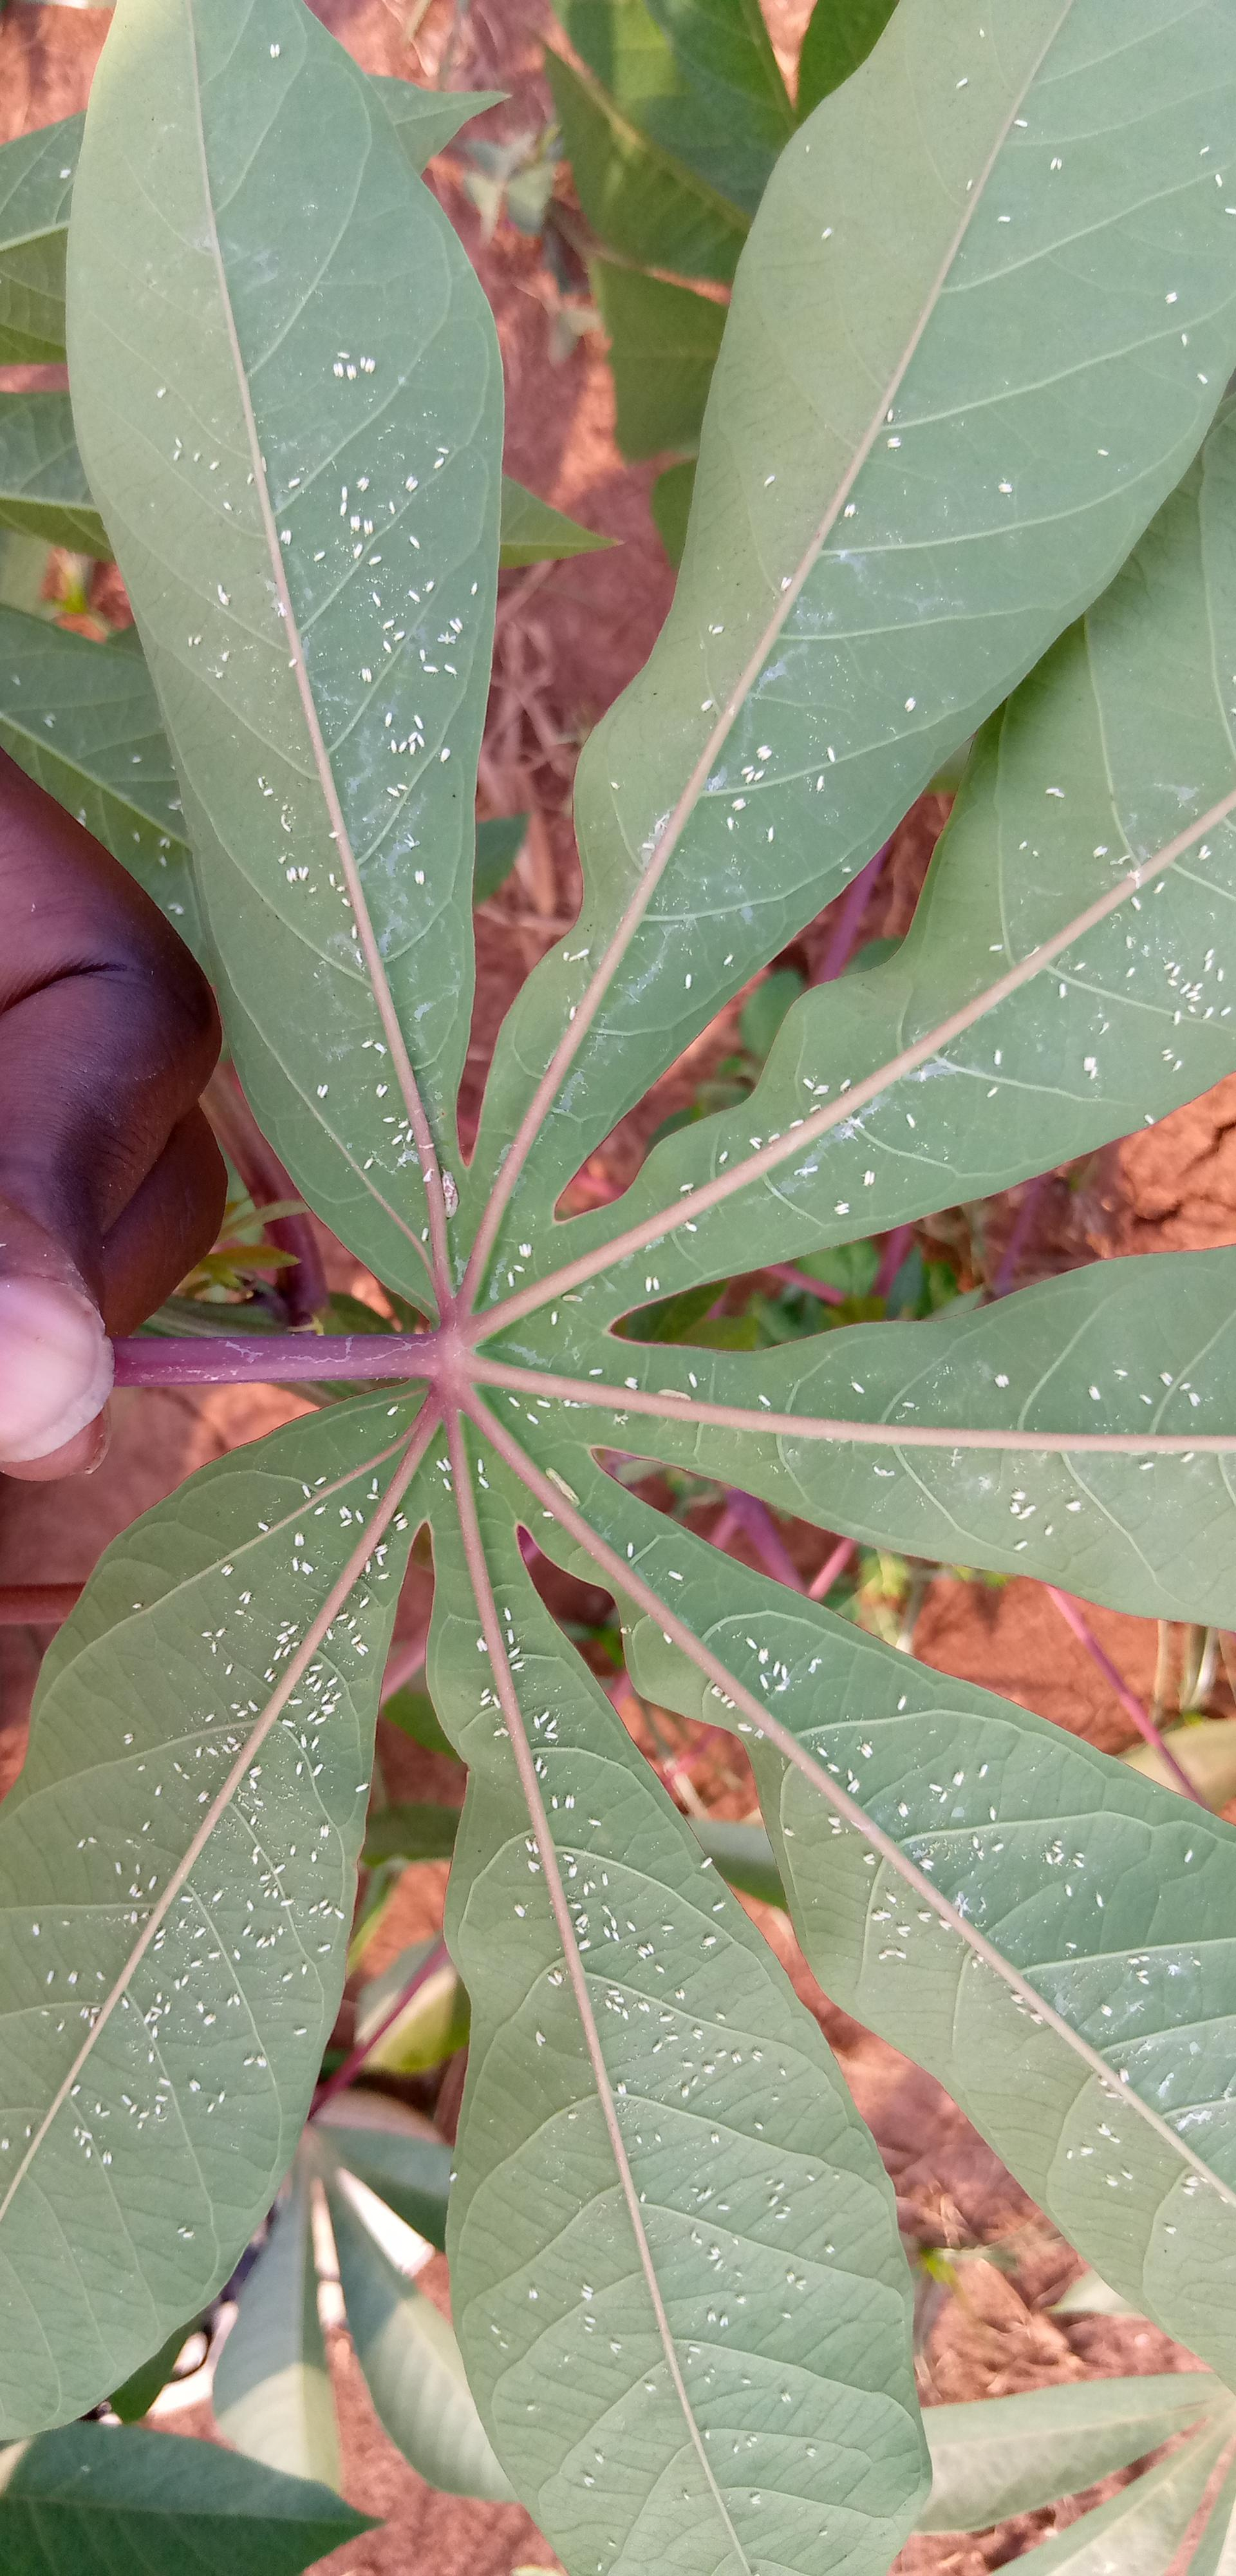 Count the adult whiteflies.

613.